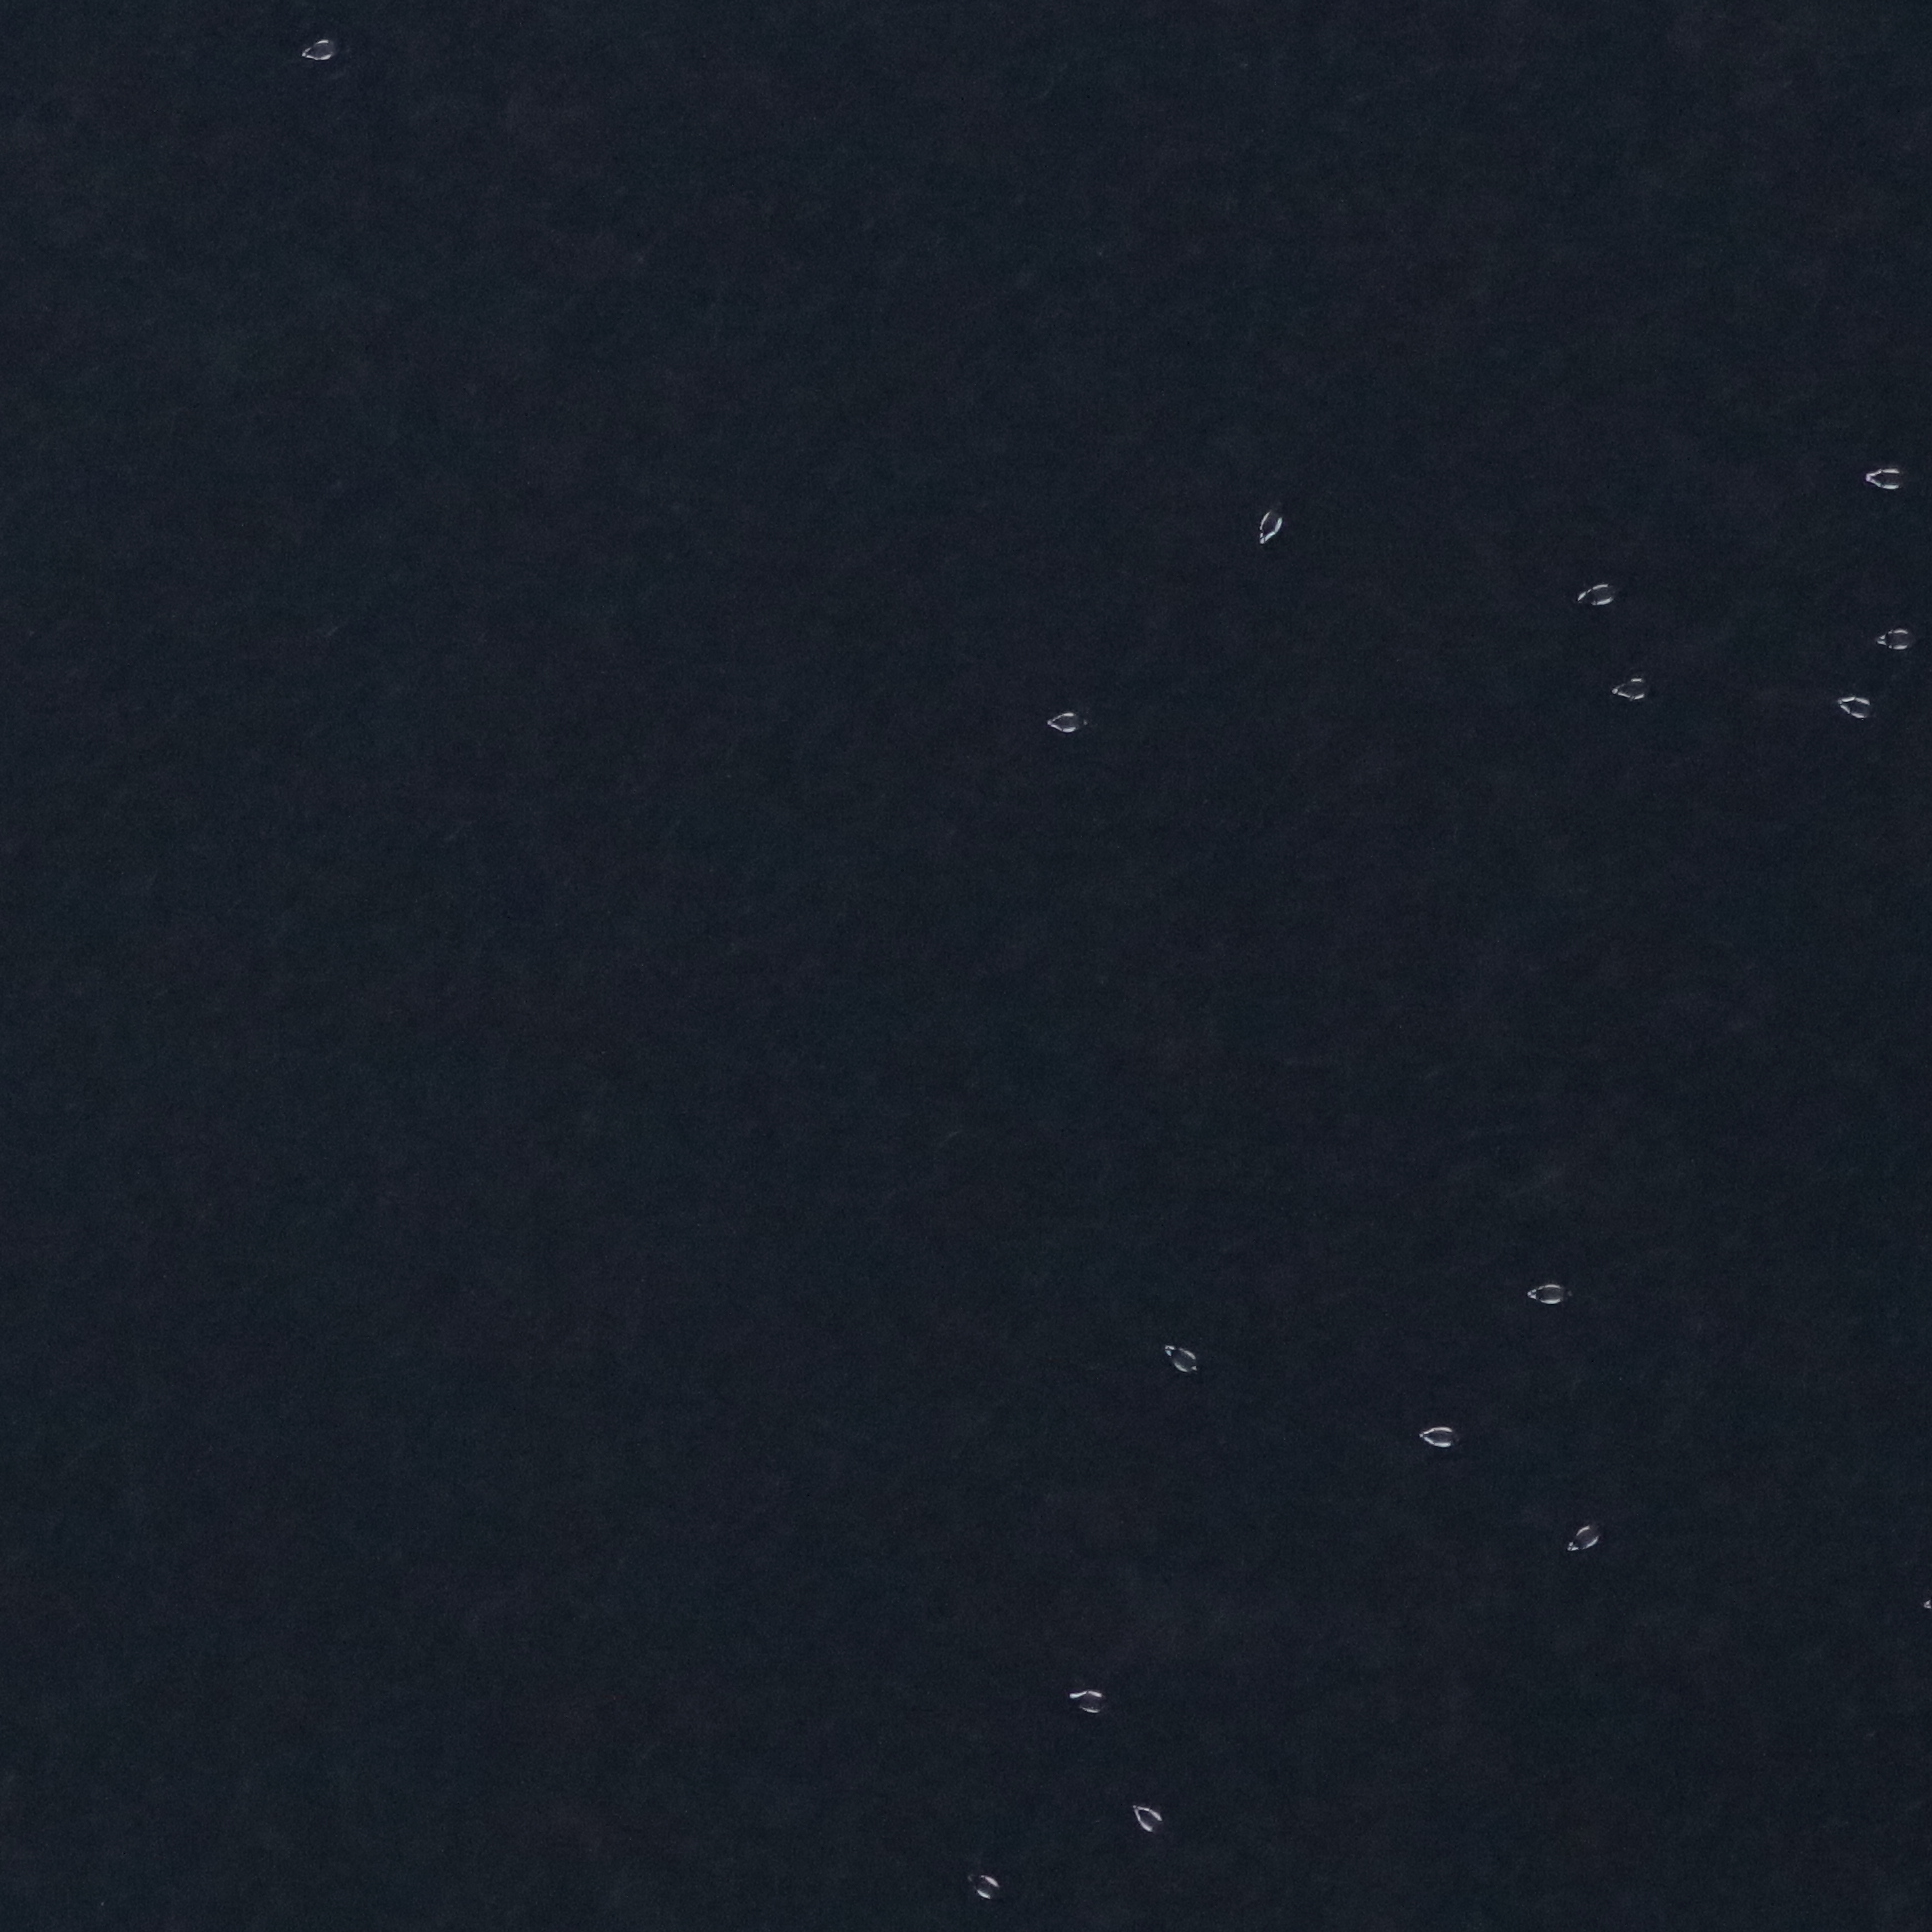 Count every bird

15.